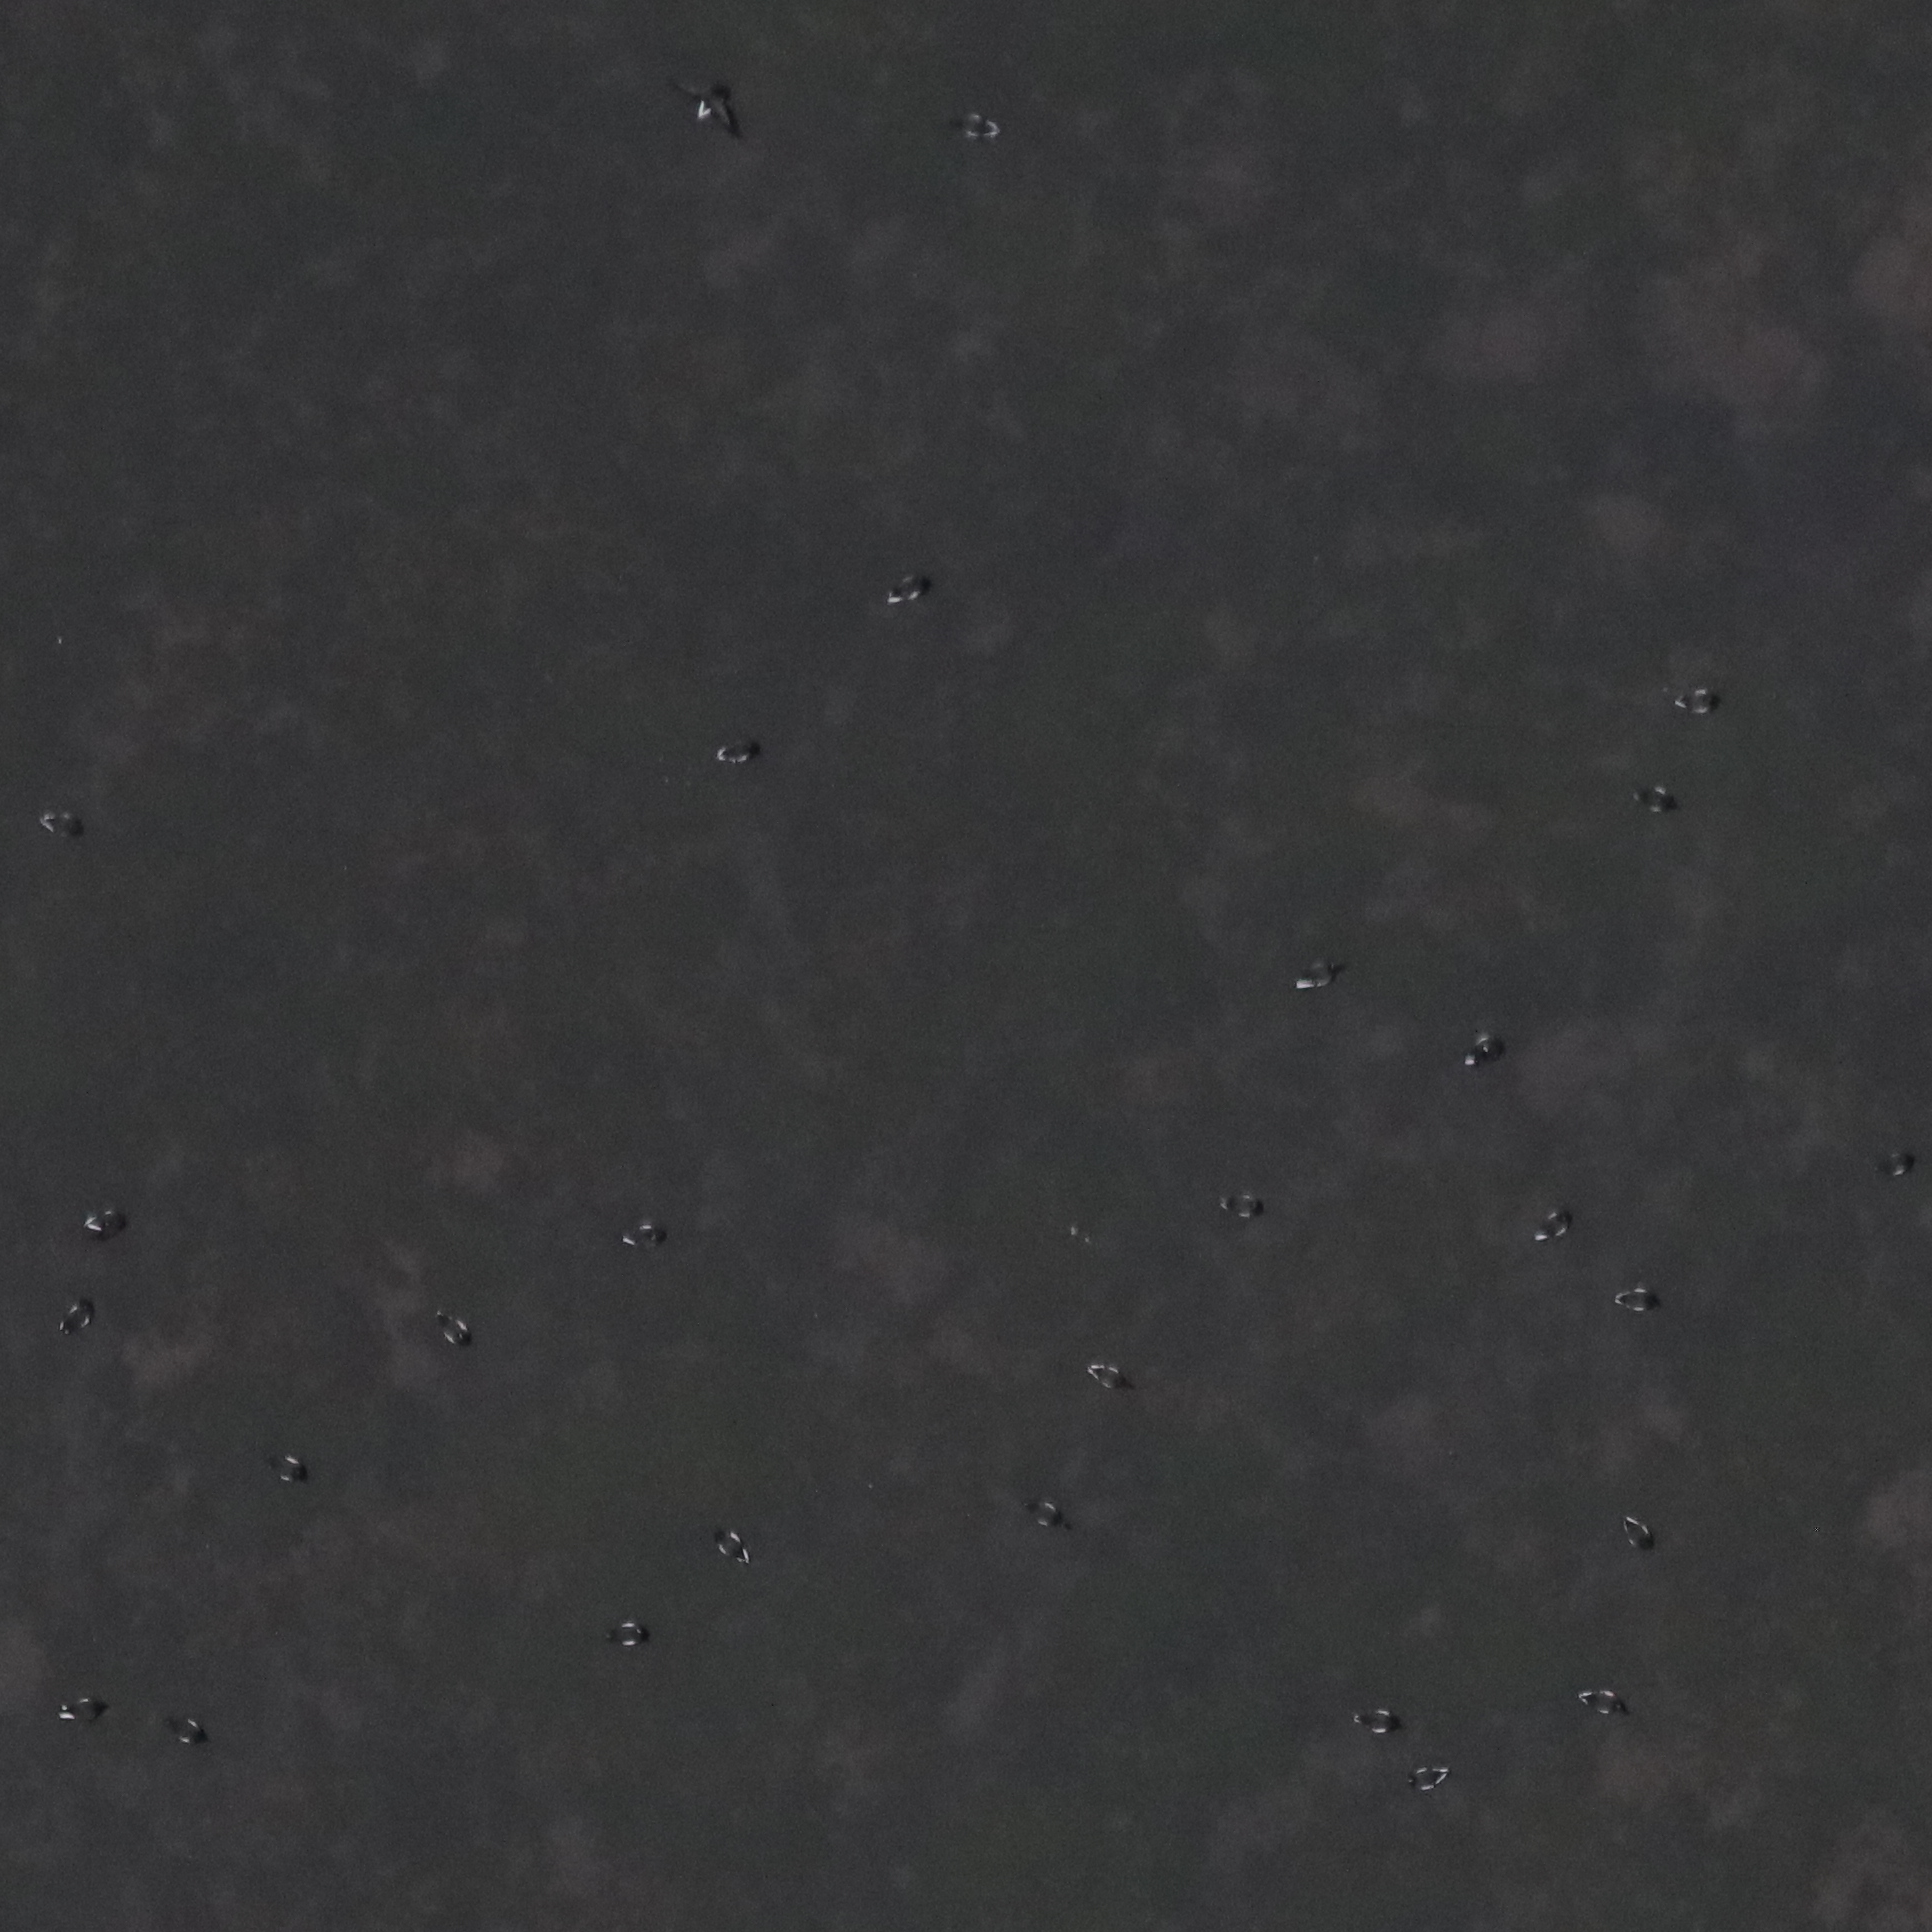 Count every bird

28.